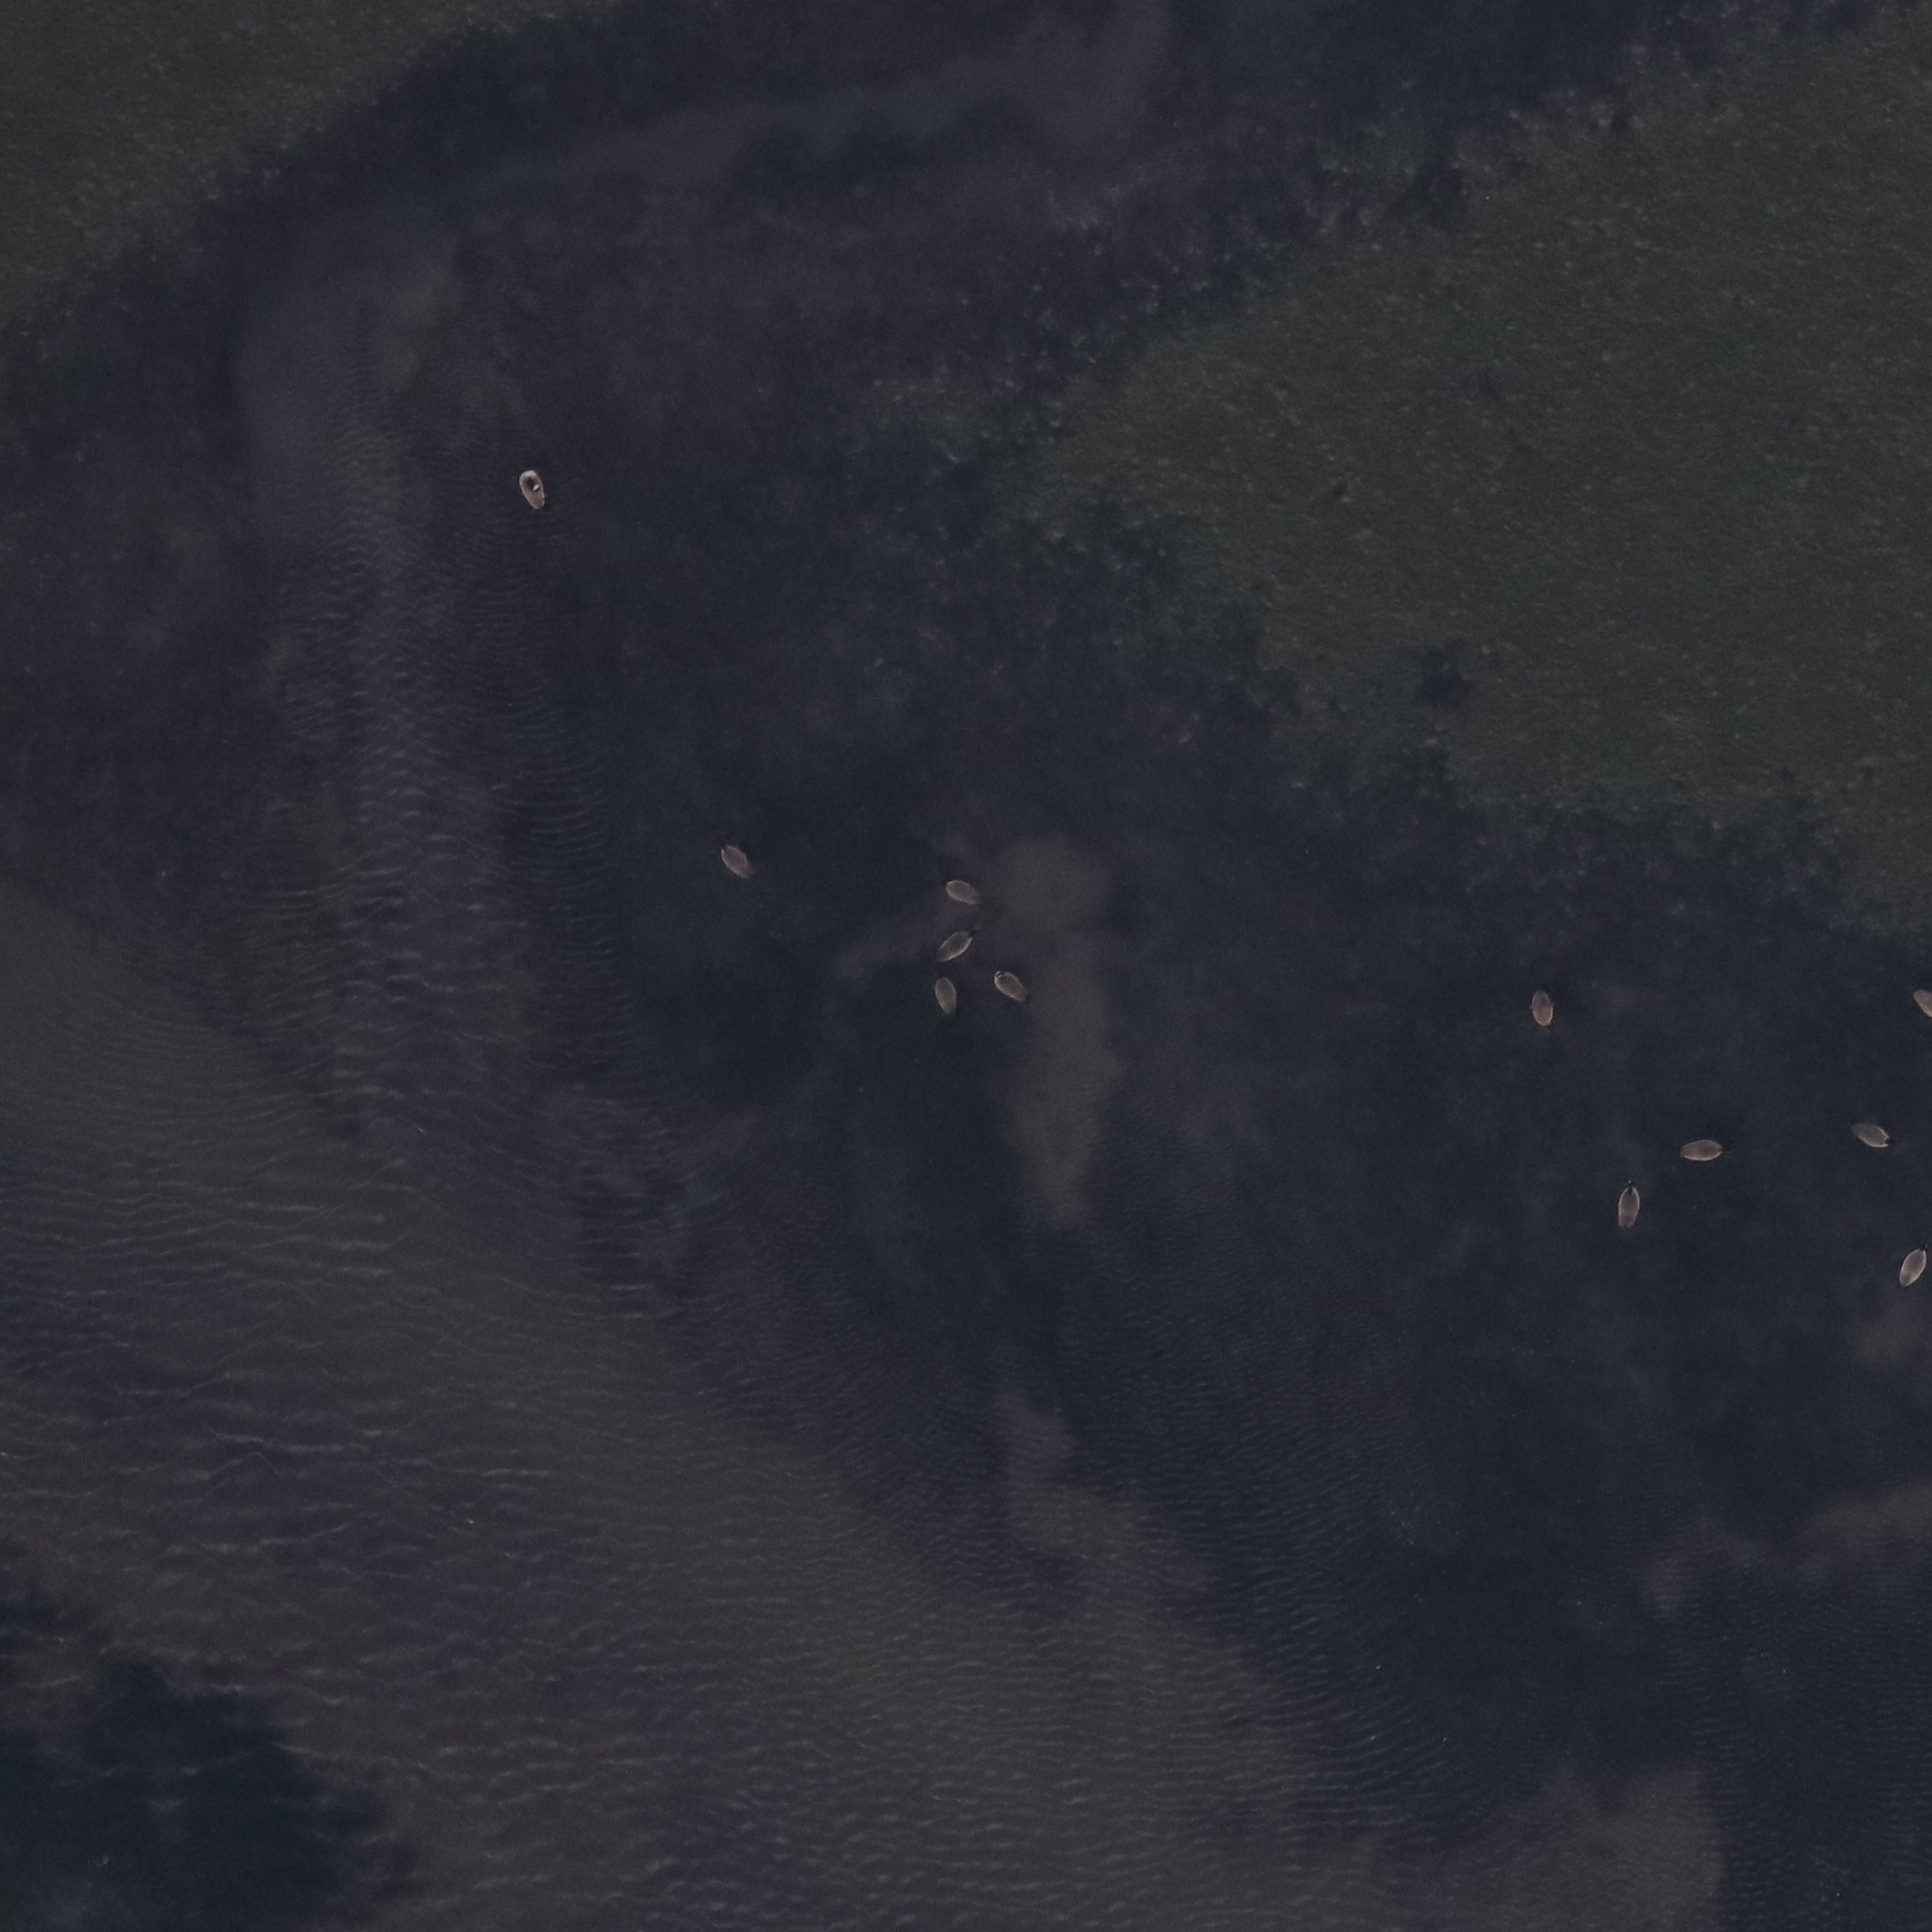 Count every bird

12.